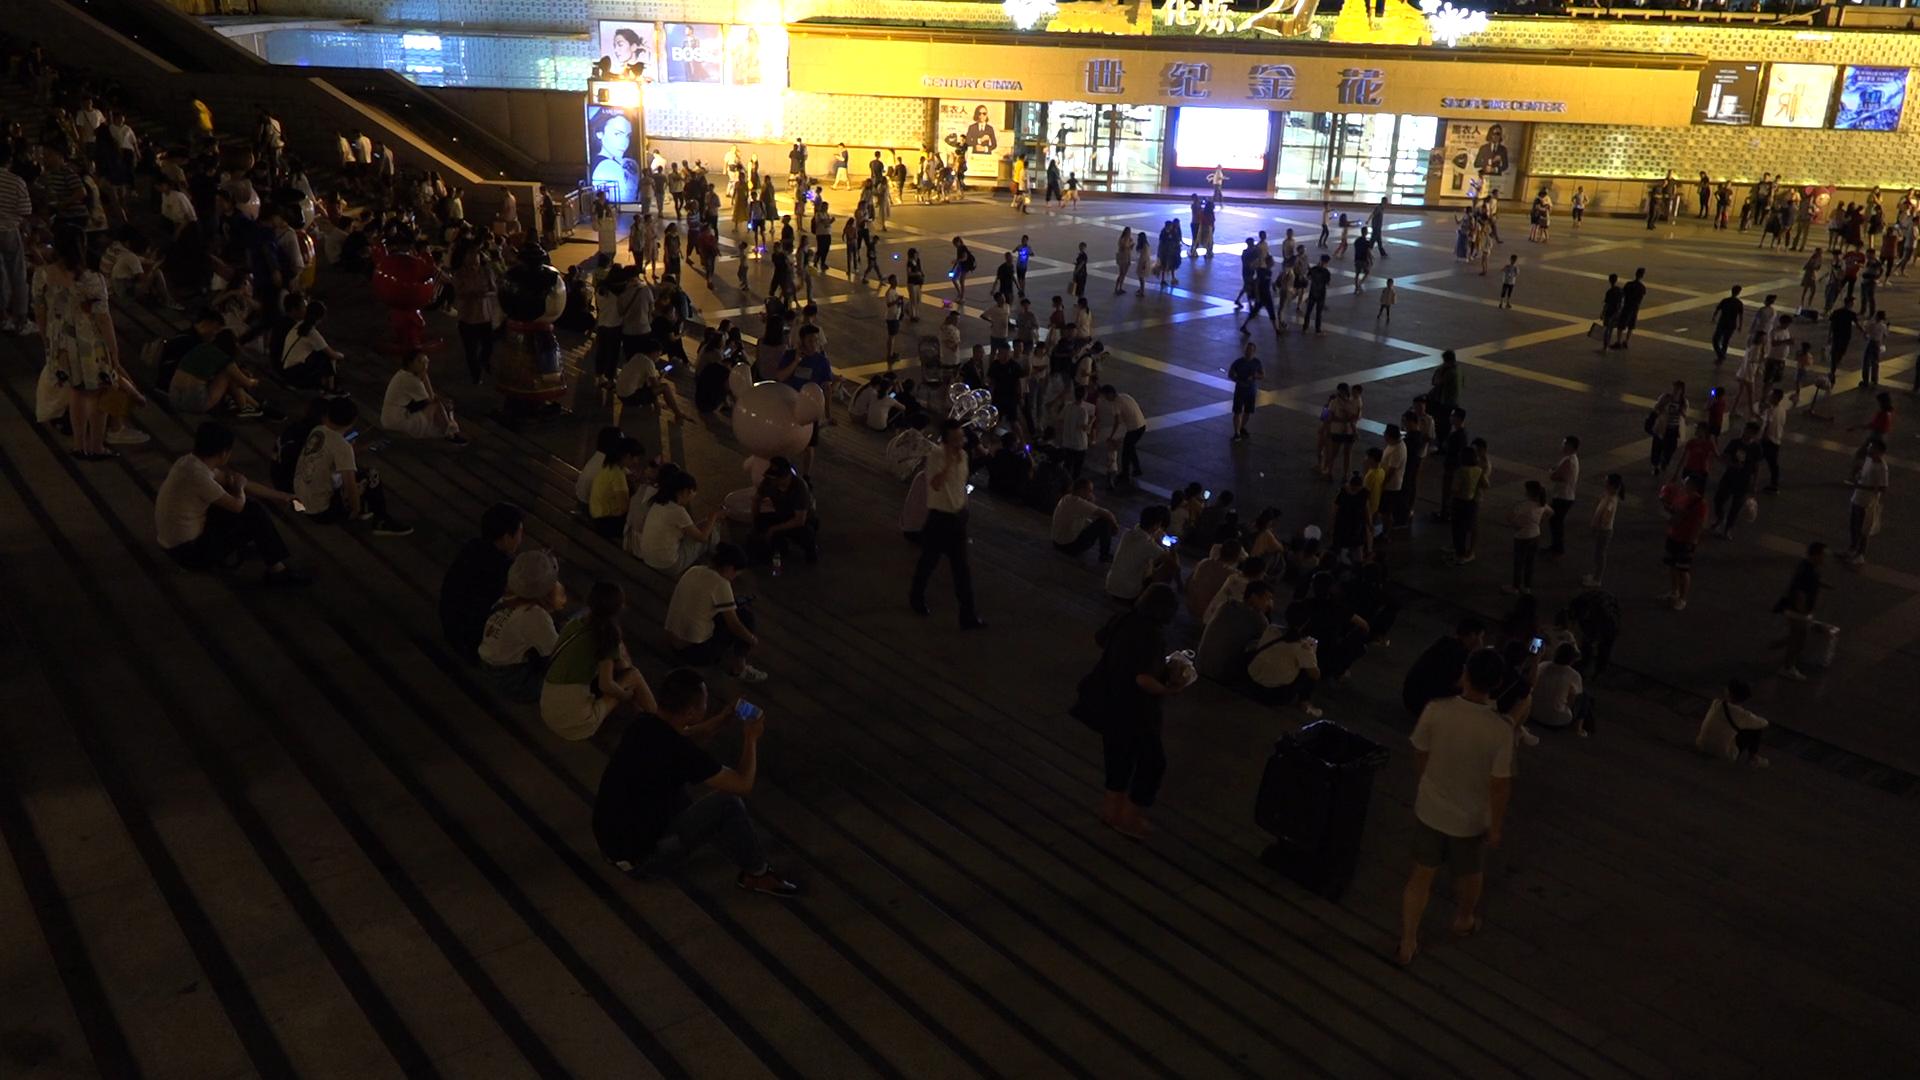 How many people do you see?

279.